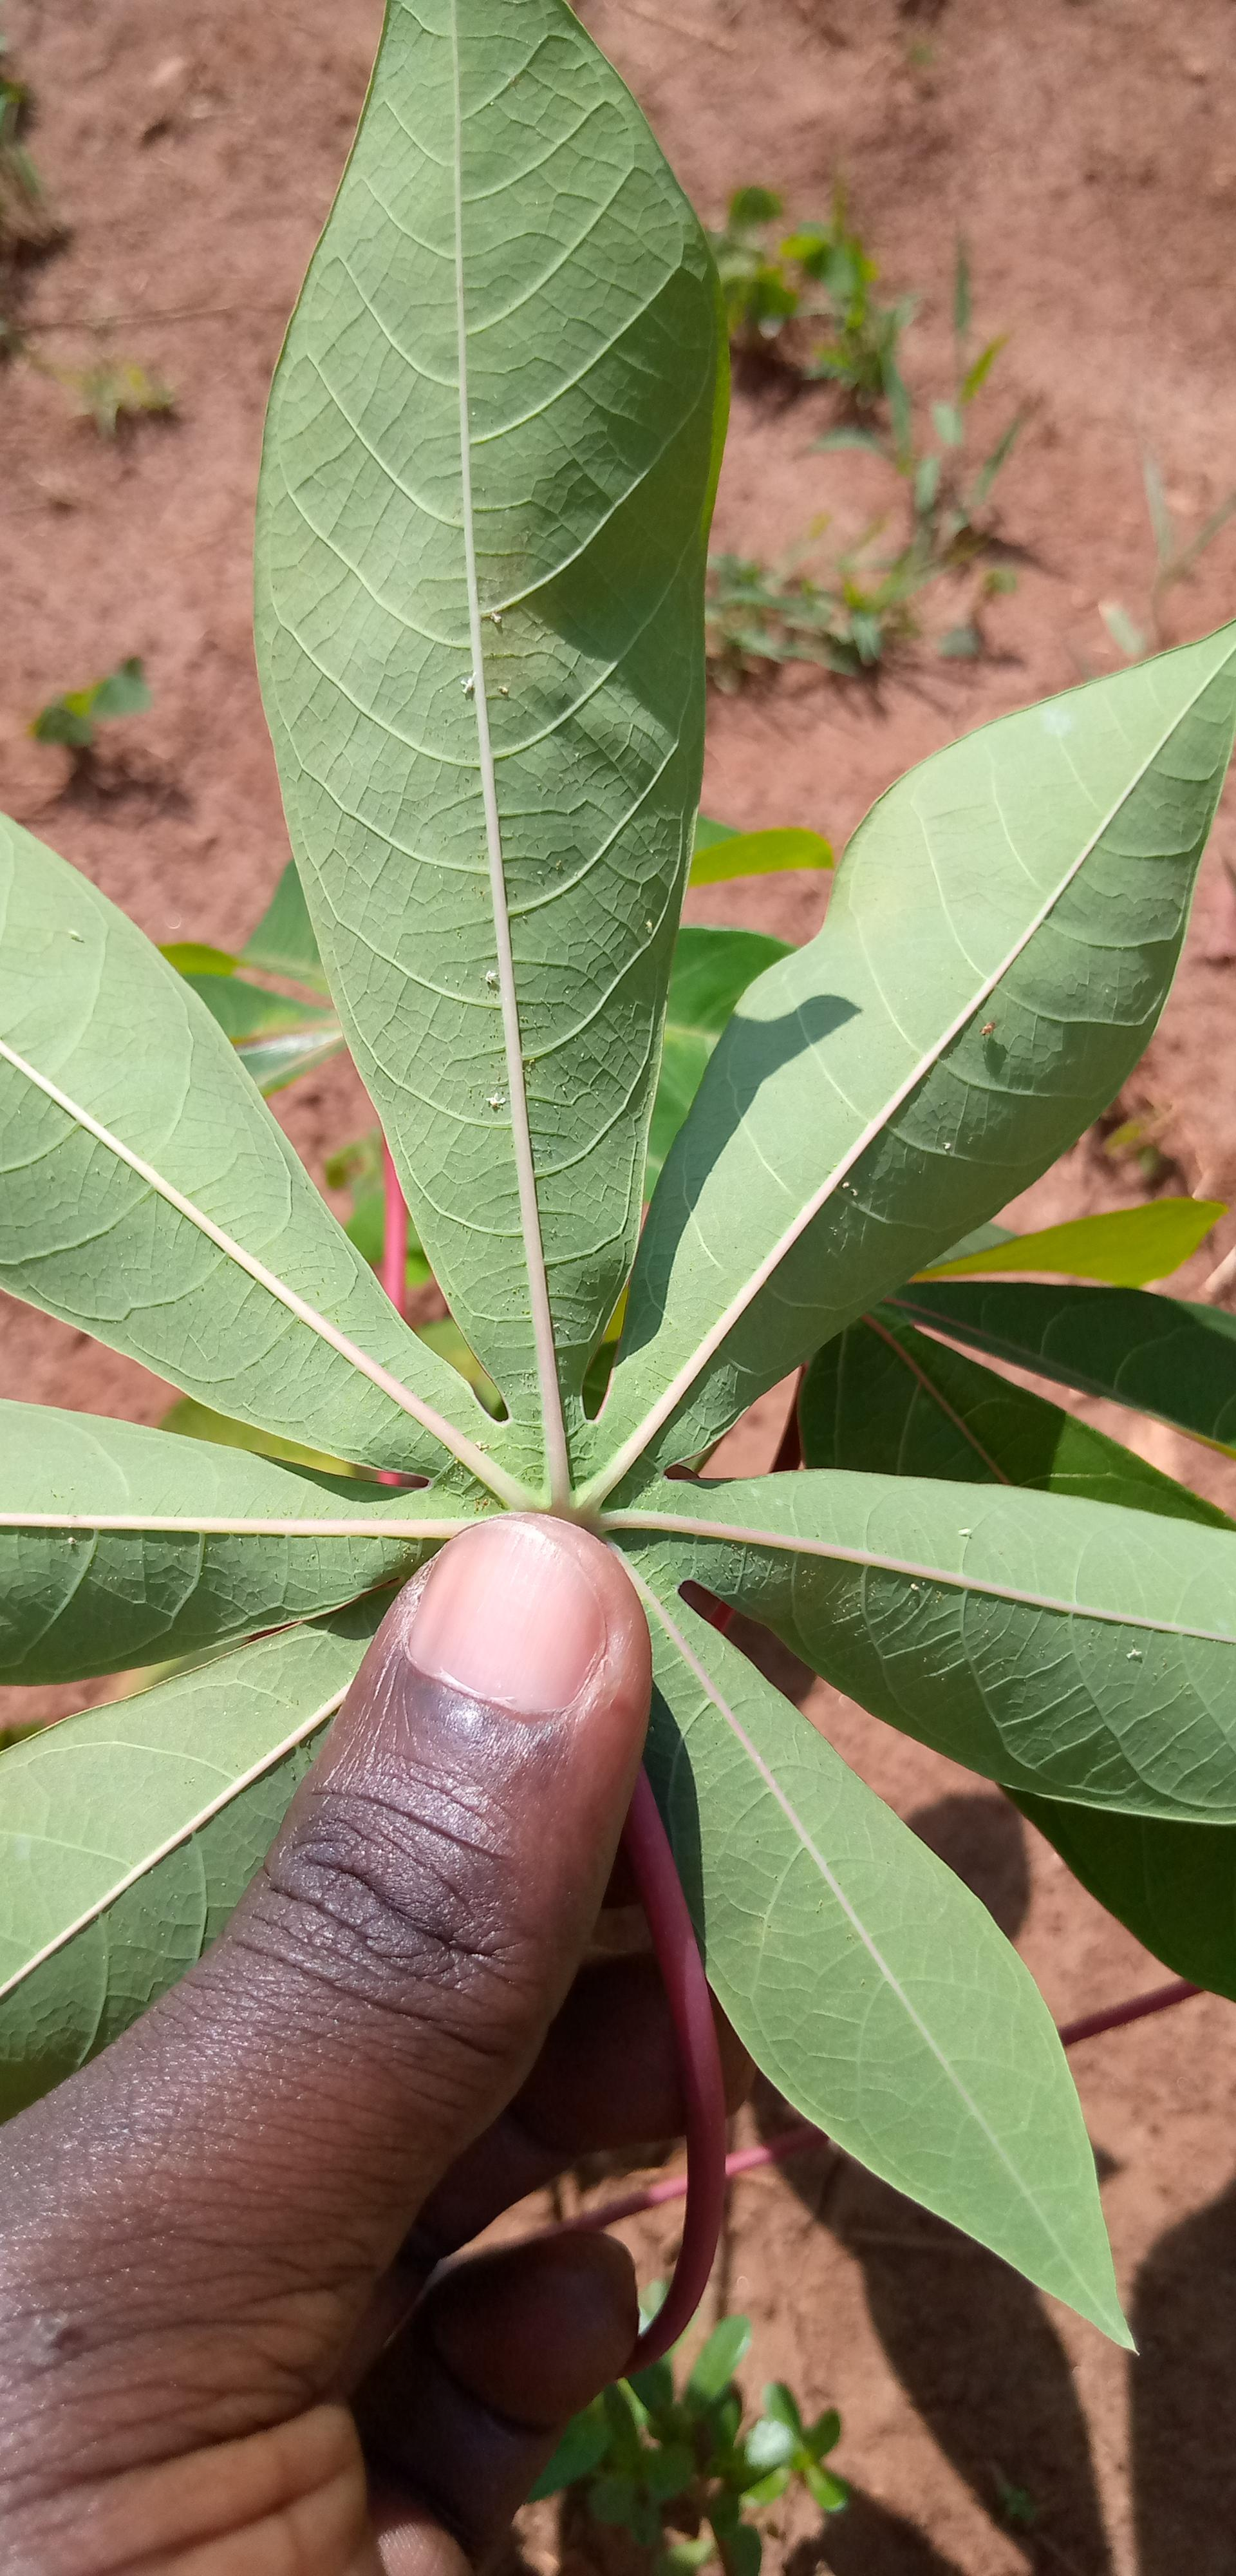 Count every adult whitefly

12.